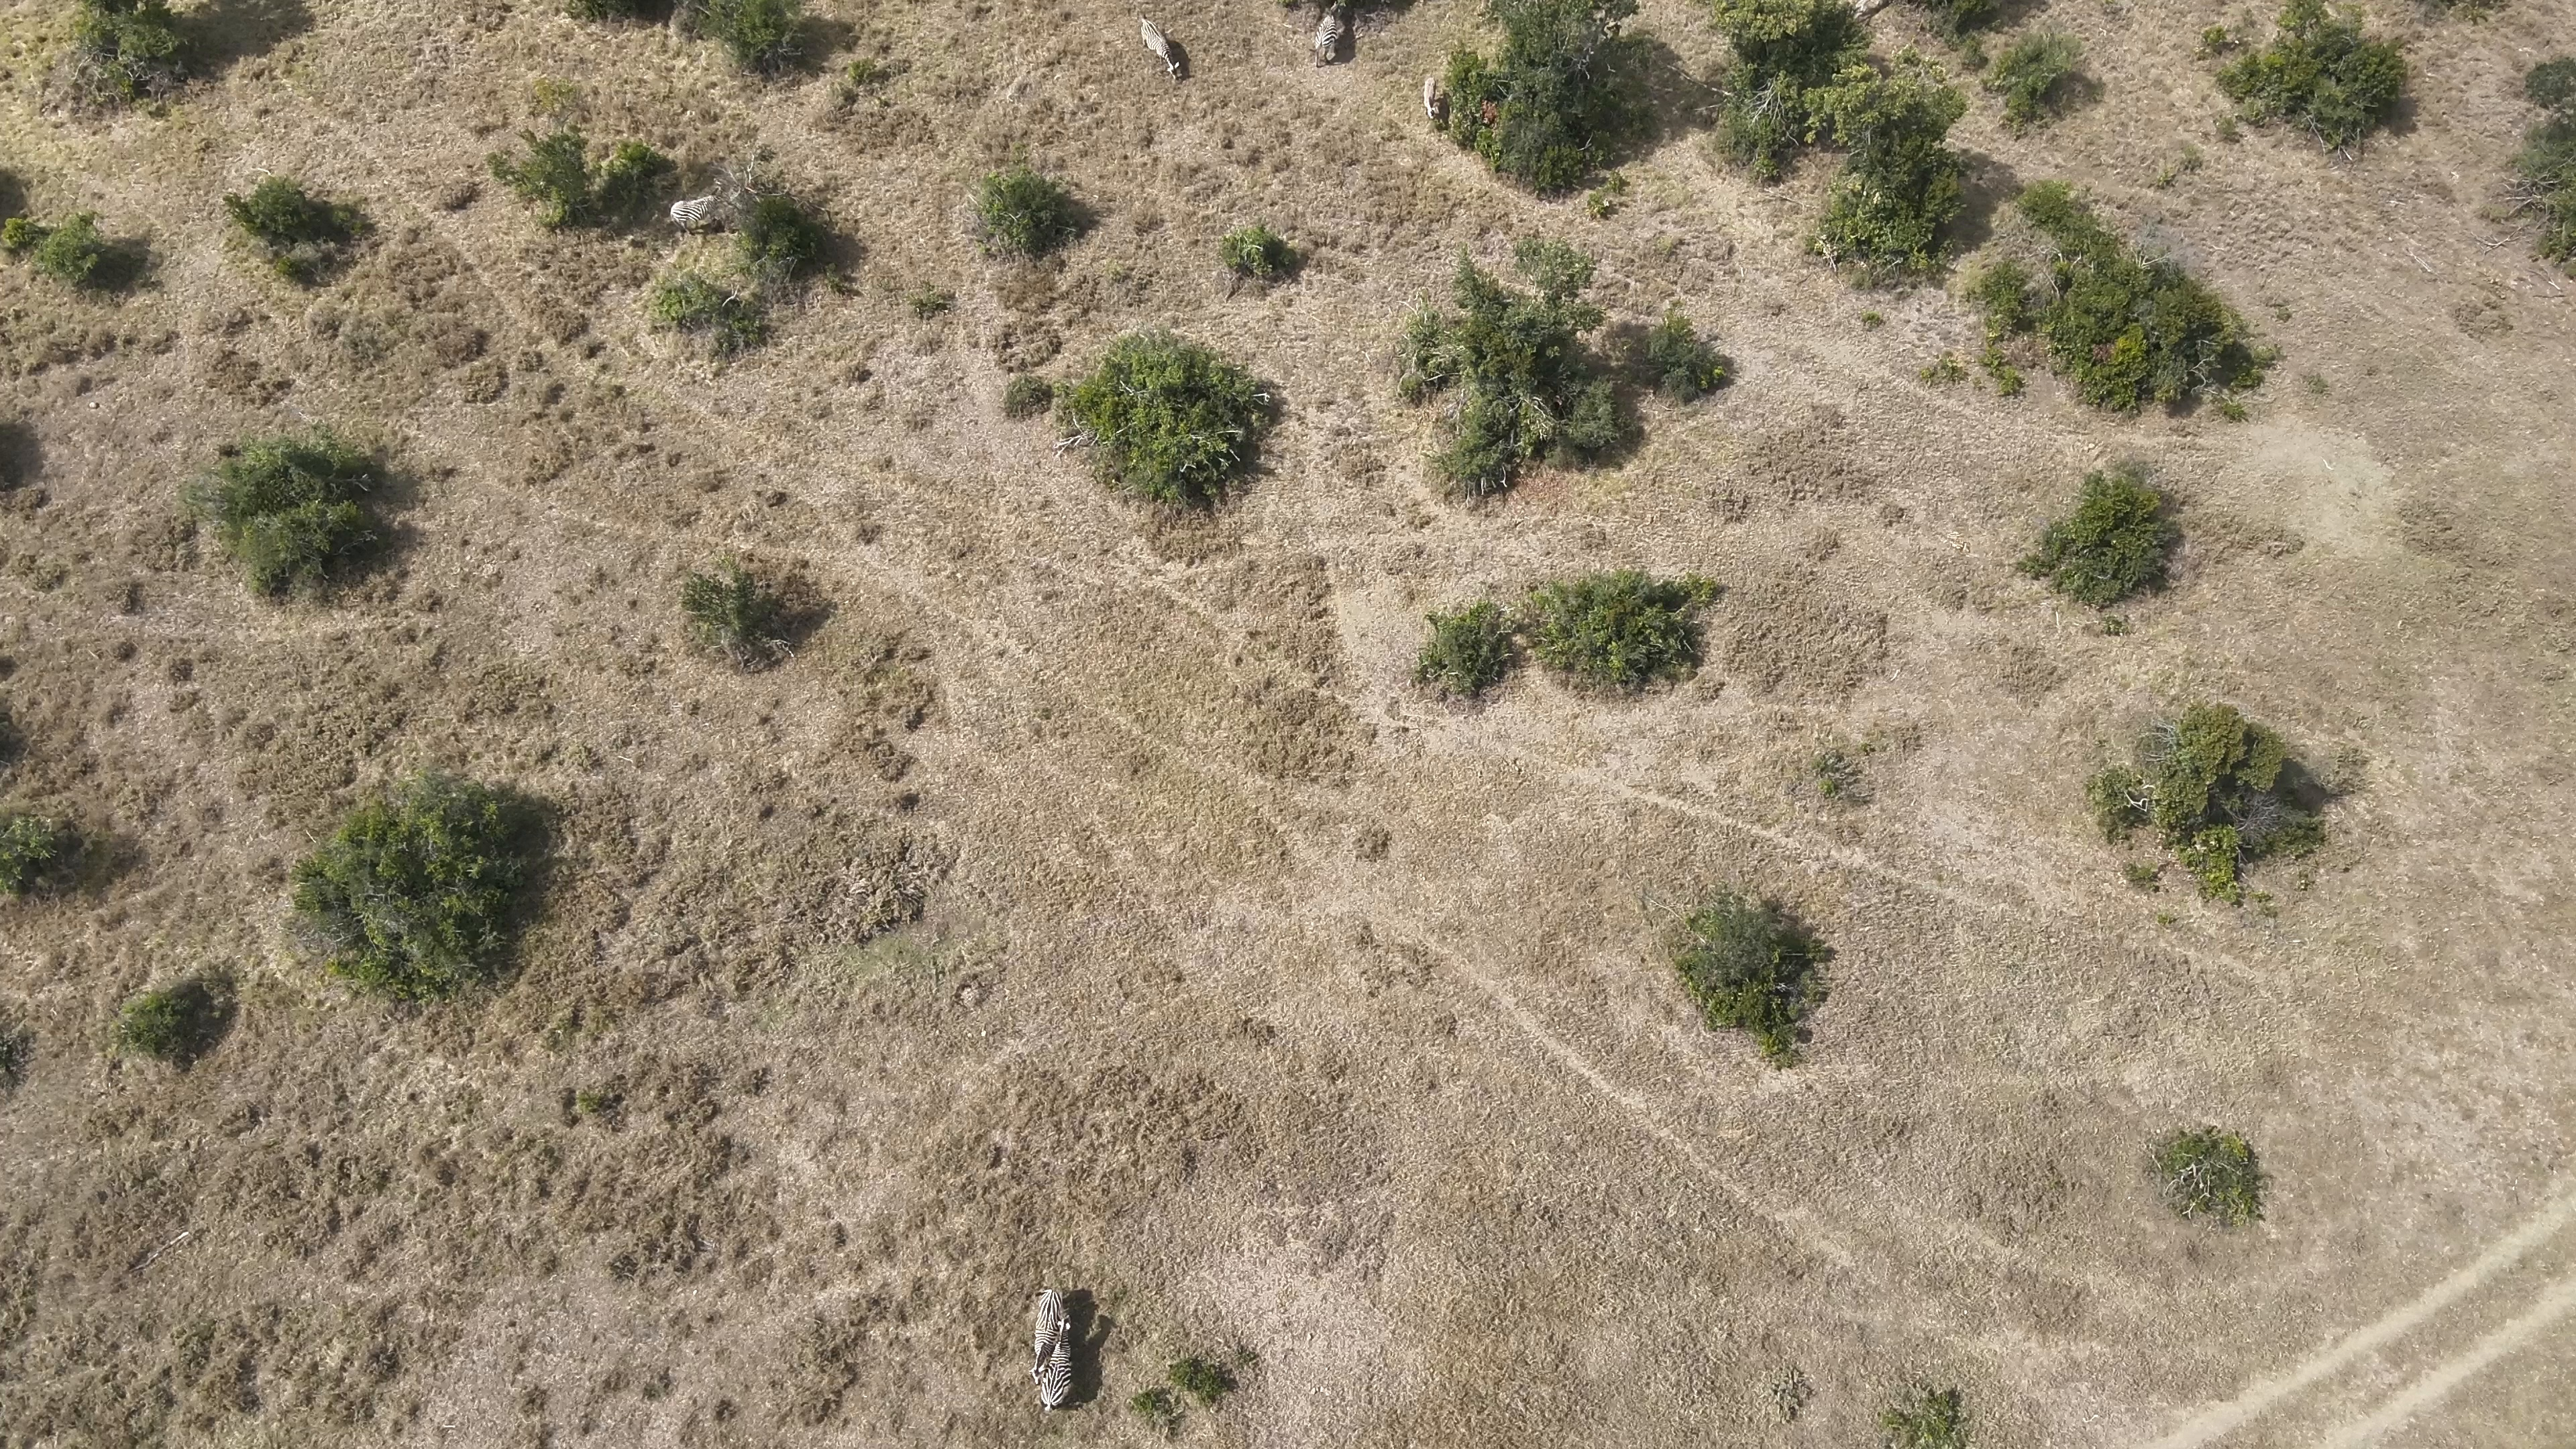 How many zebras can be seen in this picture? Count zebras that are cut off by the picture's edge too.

6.